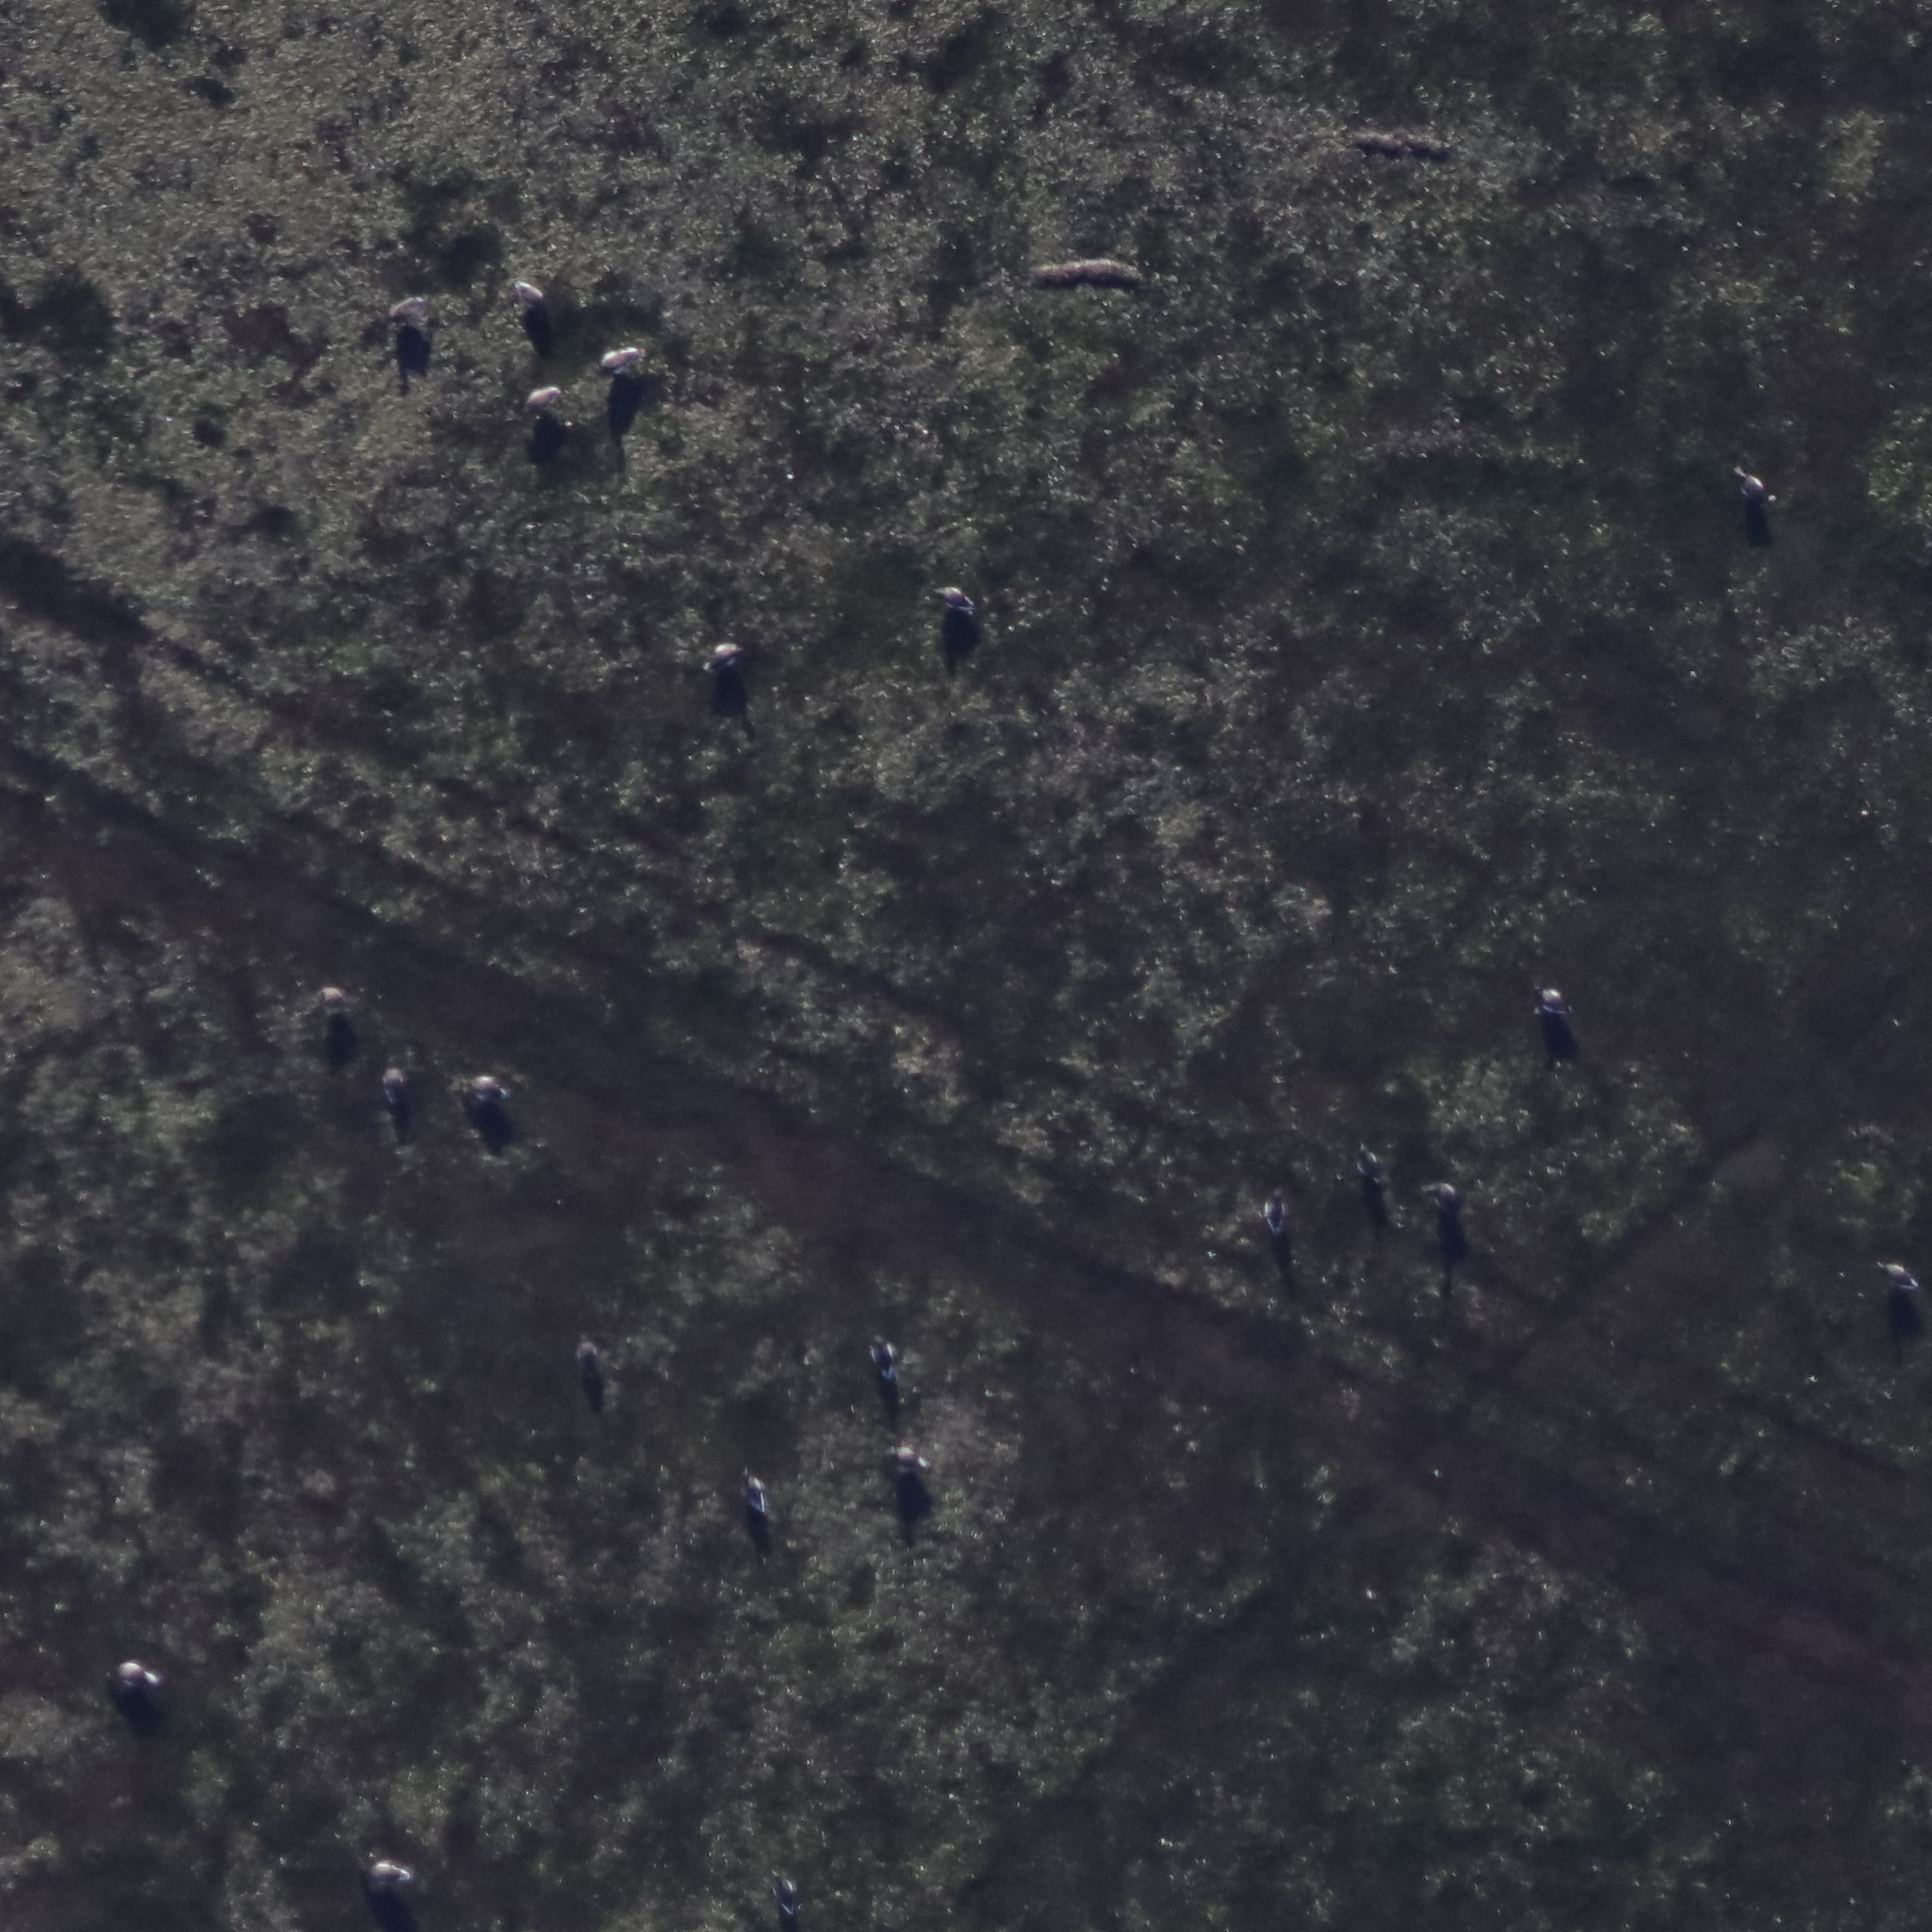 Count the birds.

22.